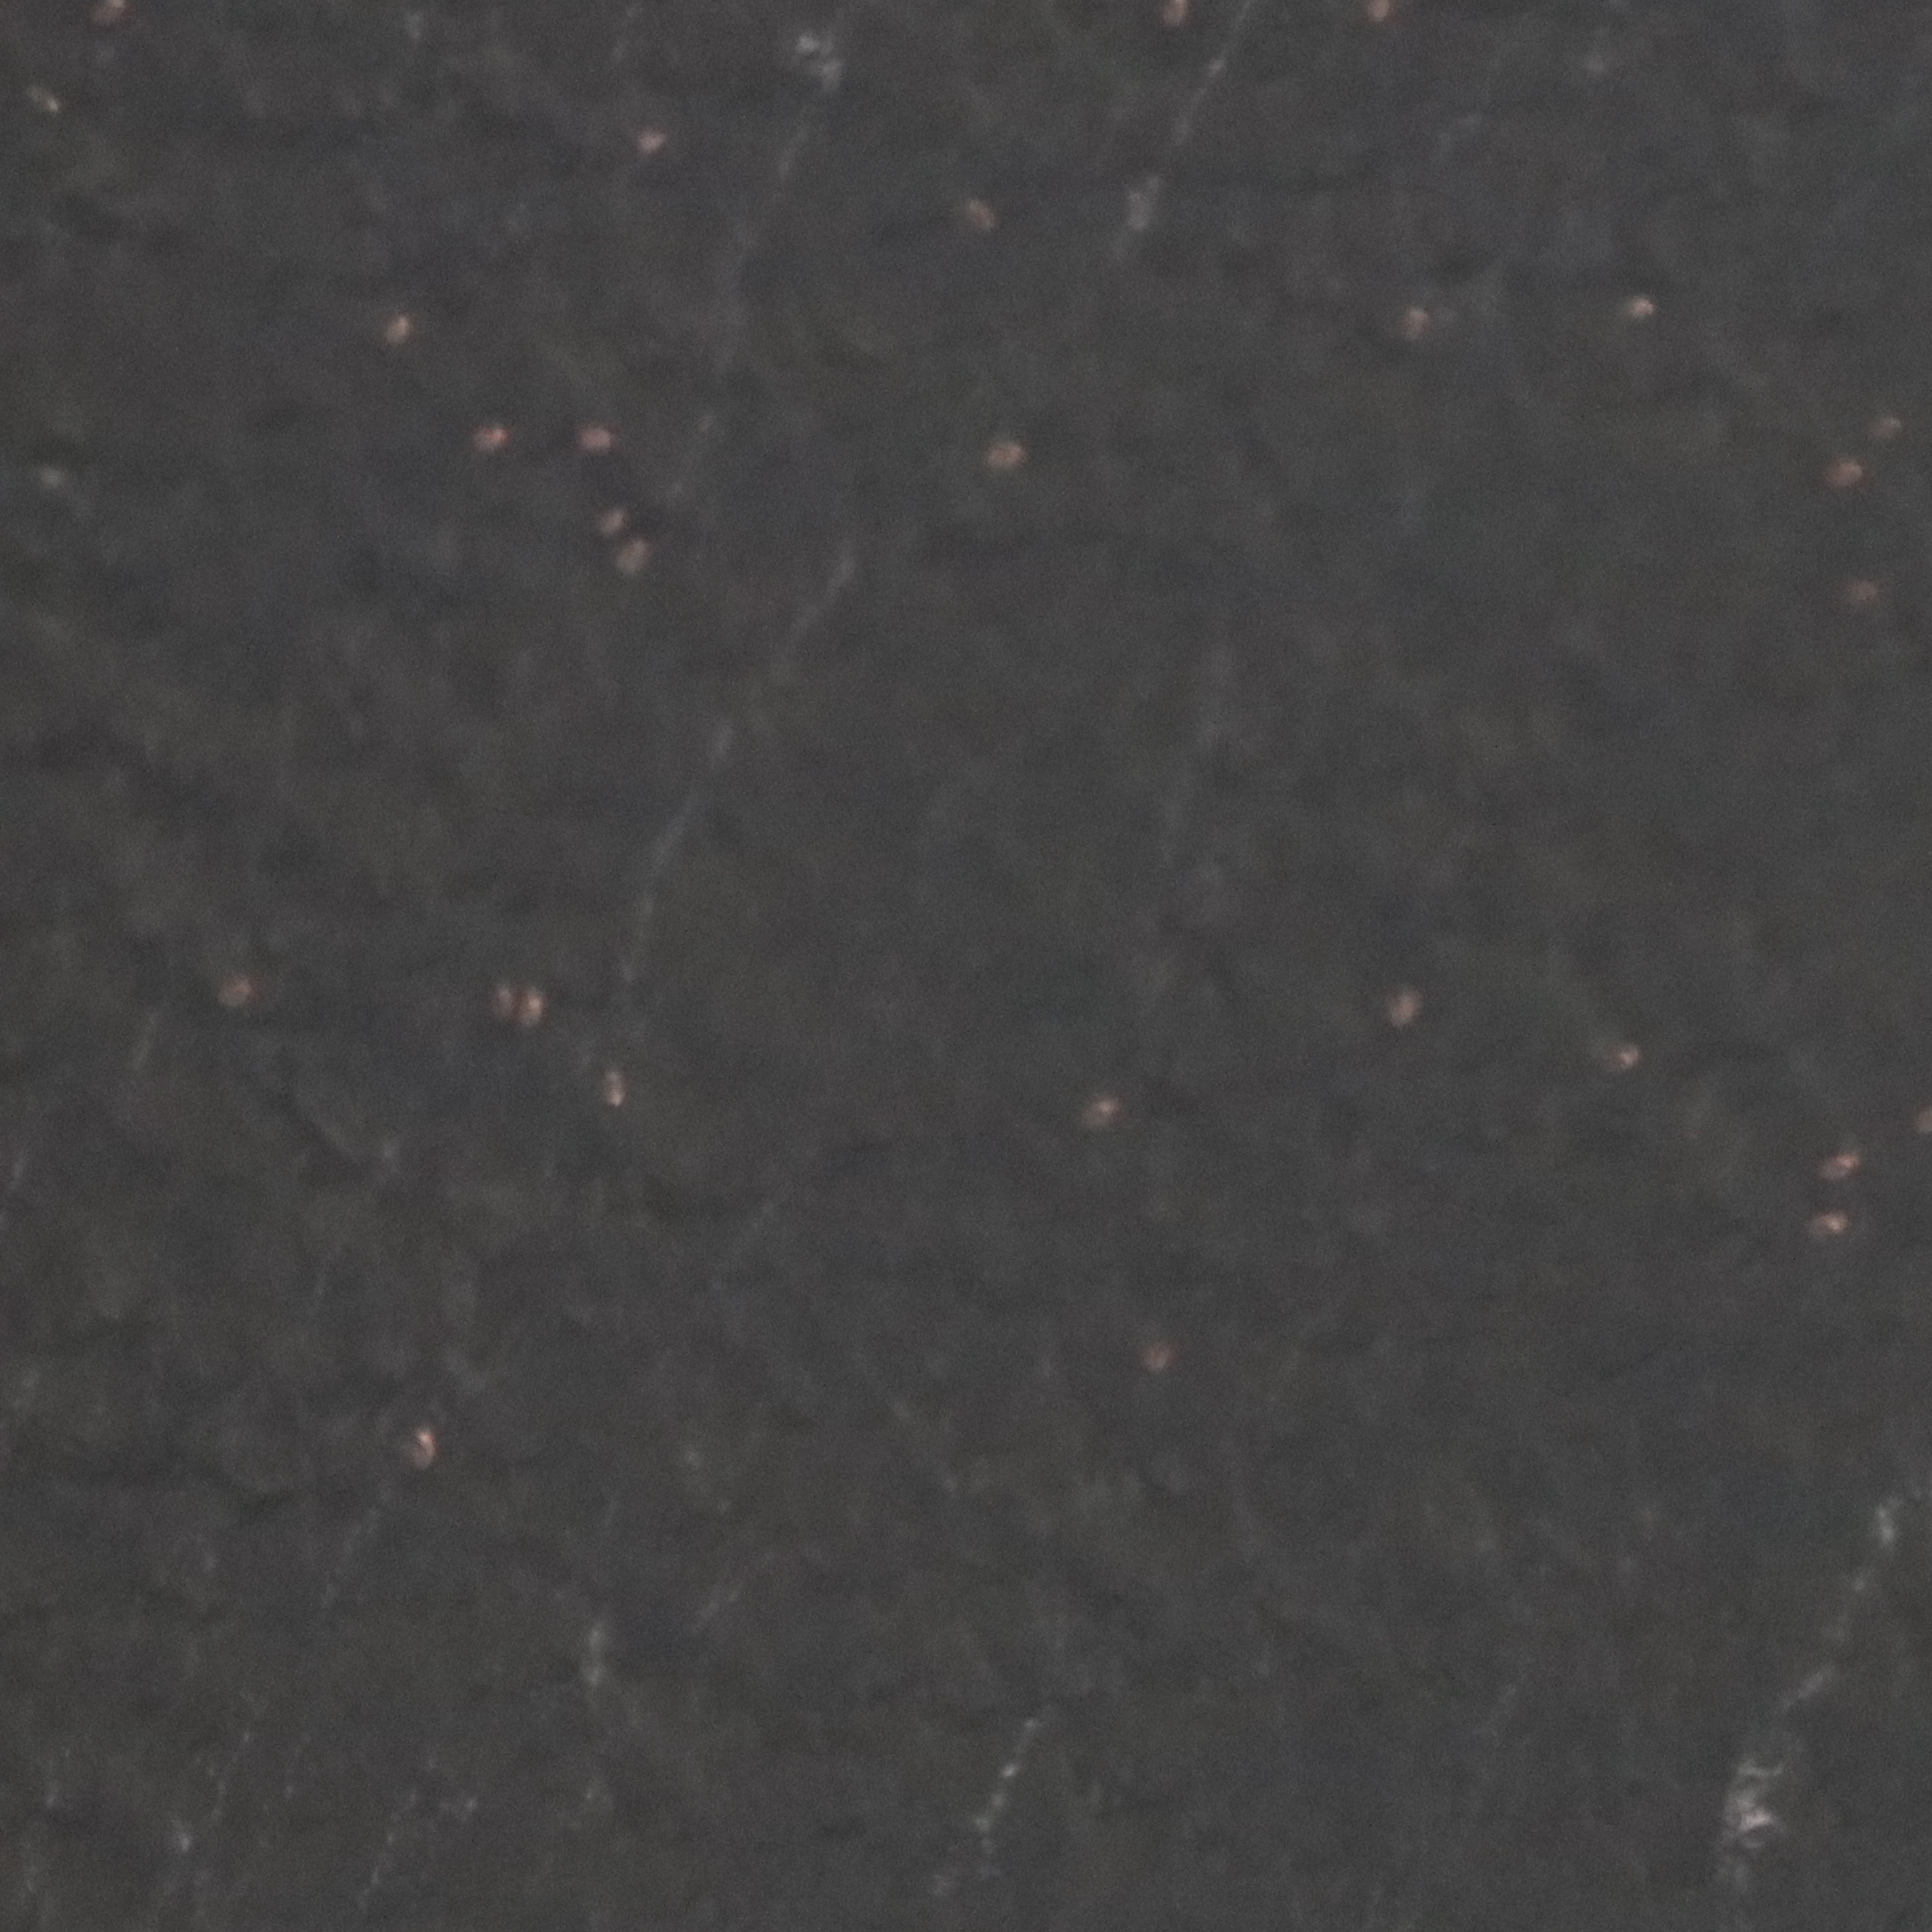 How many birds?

28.